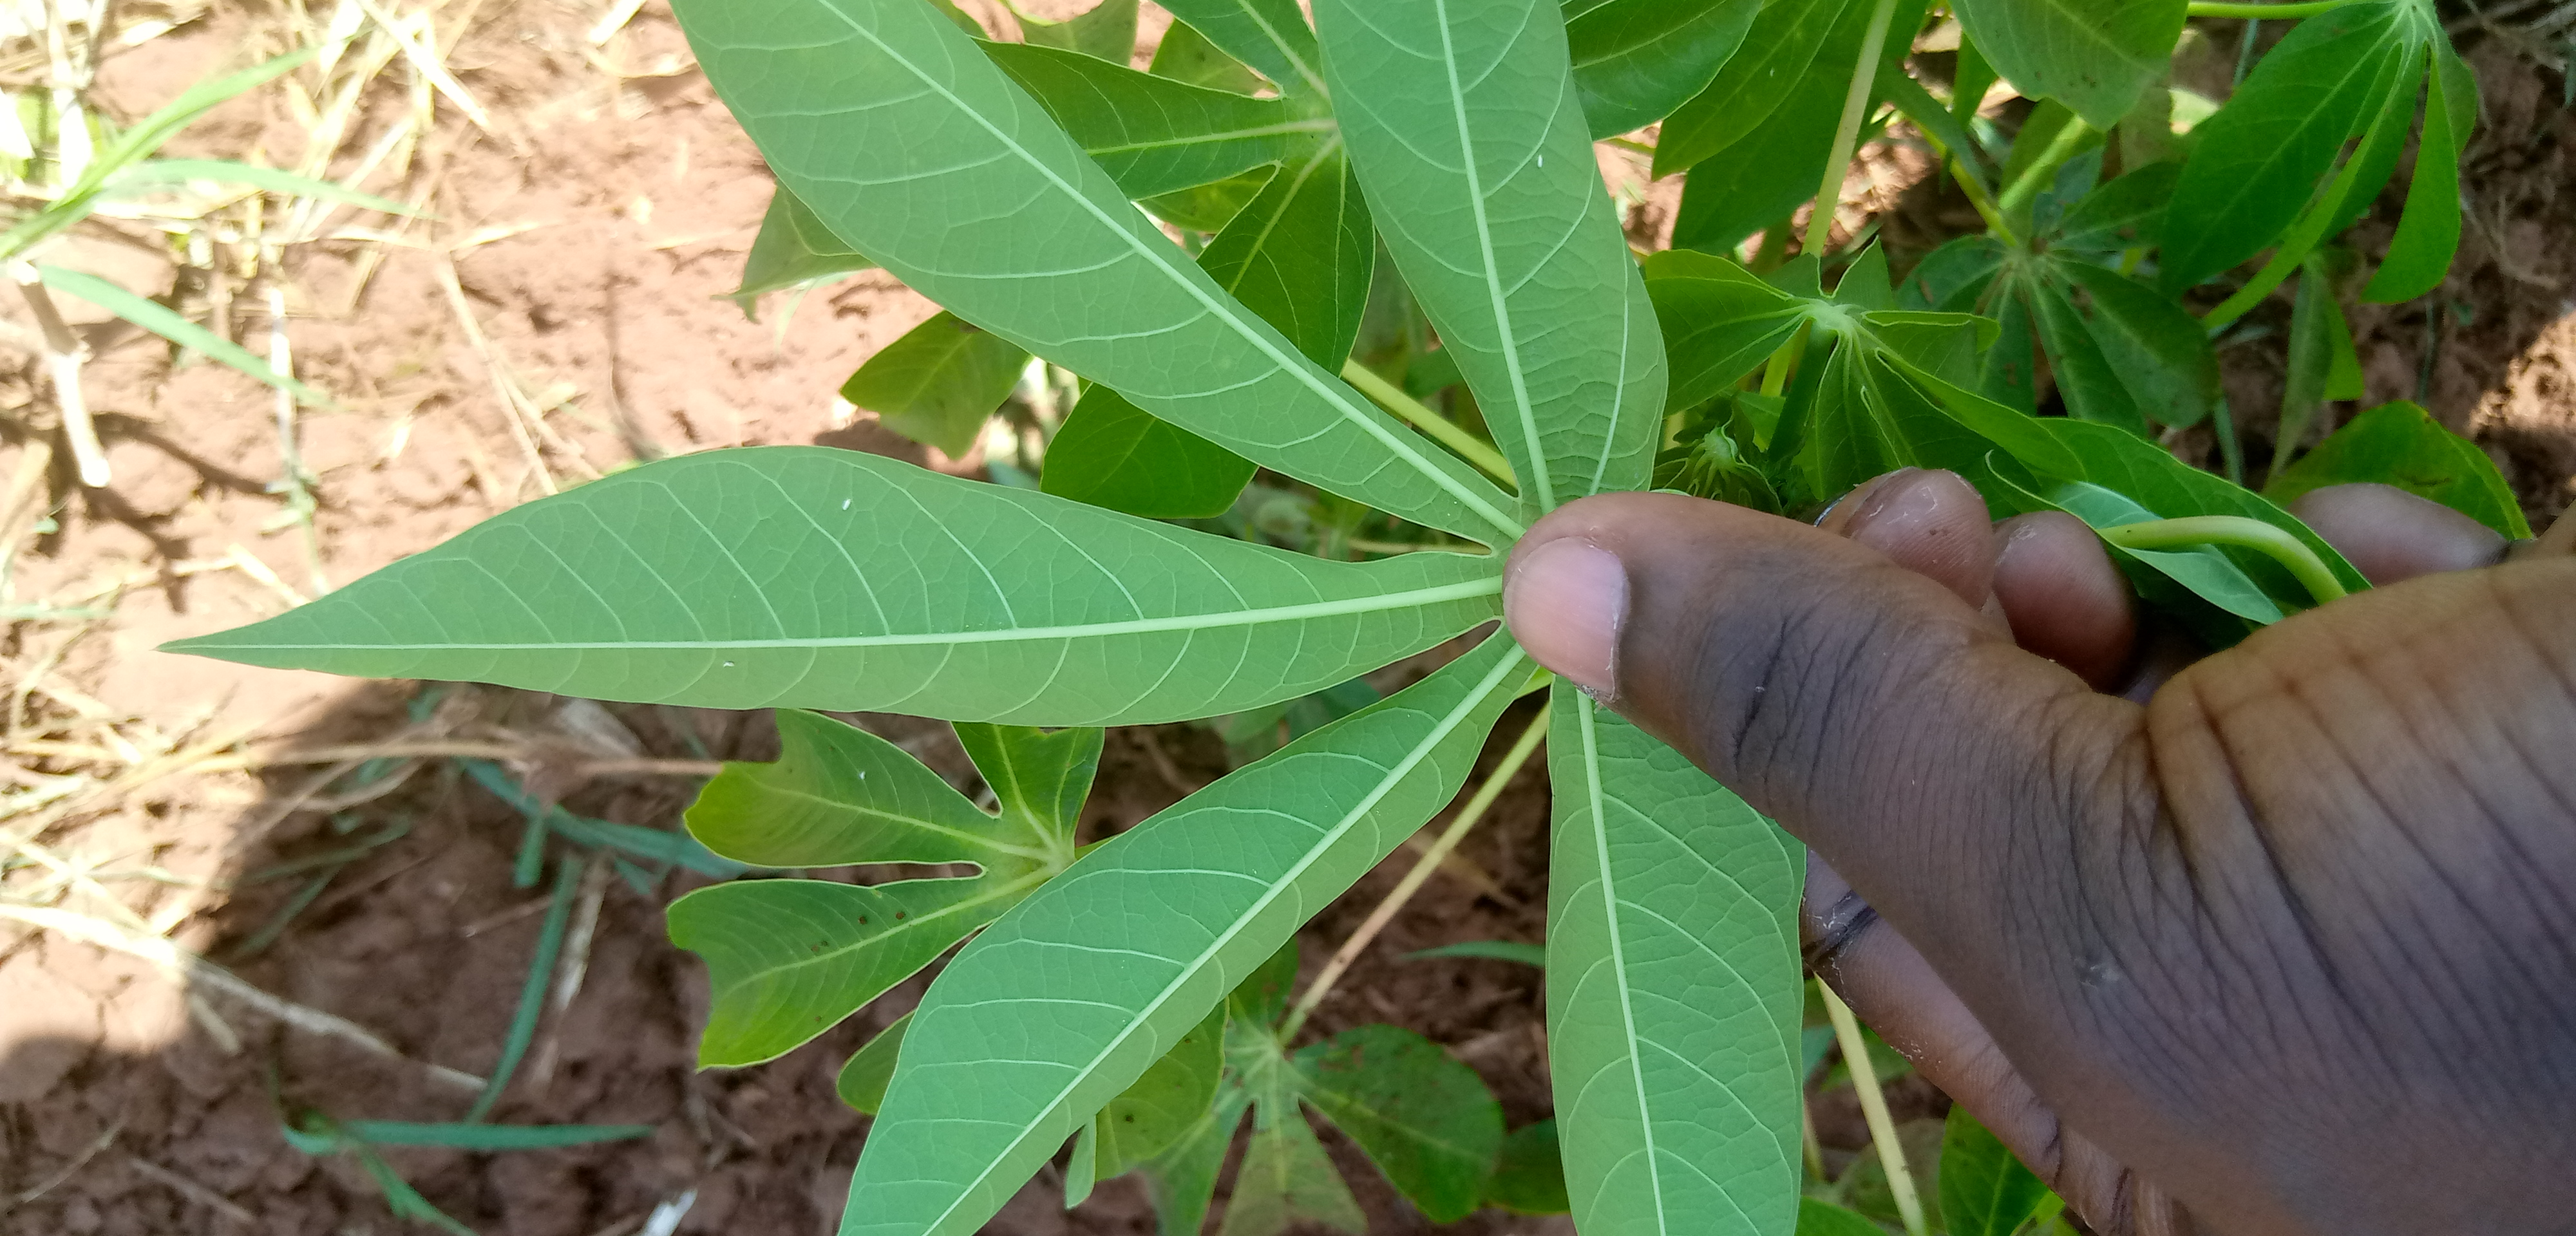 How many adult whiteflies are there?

3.